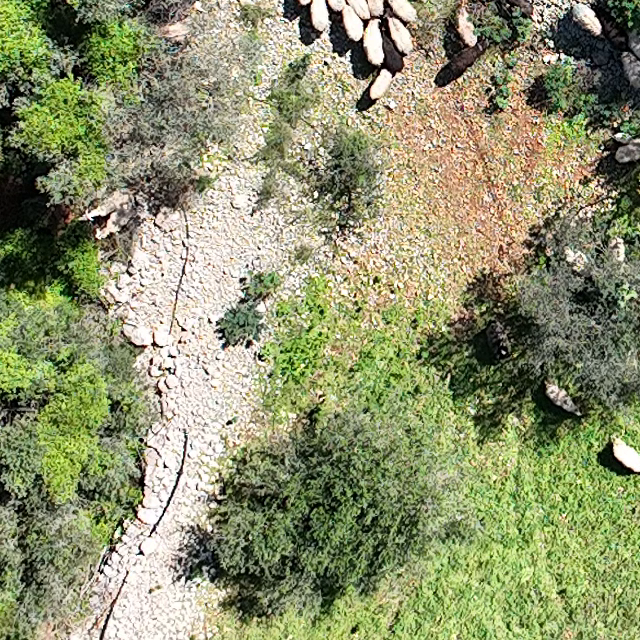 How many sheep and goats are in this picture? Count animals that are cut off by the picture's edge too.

27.